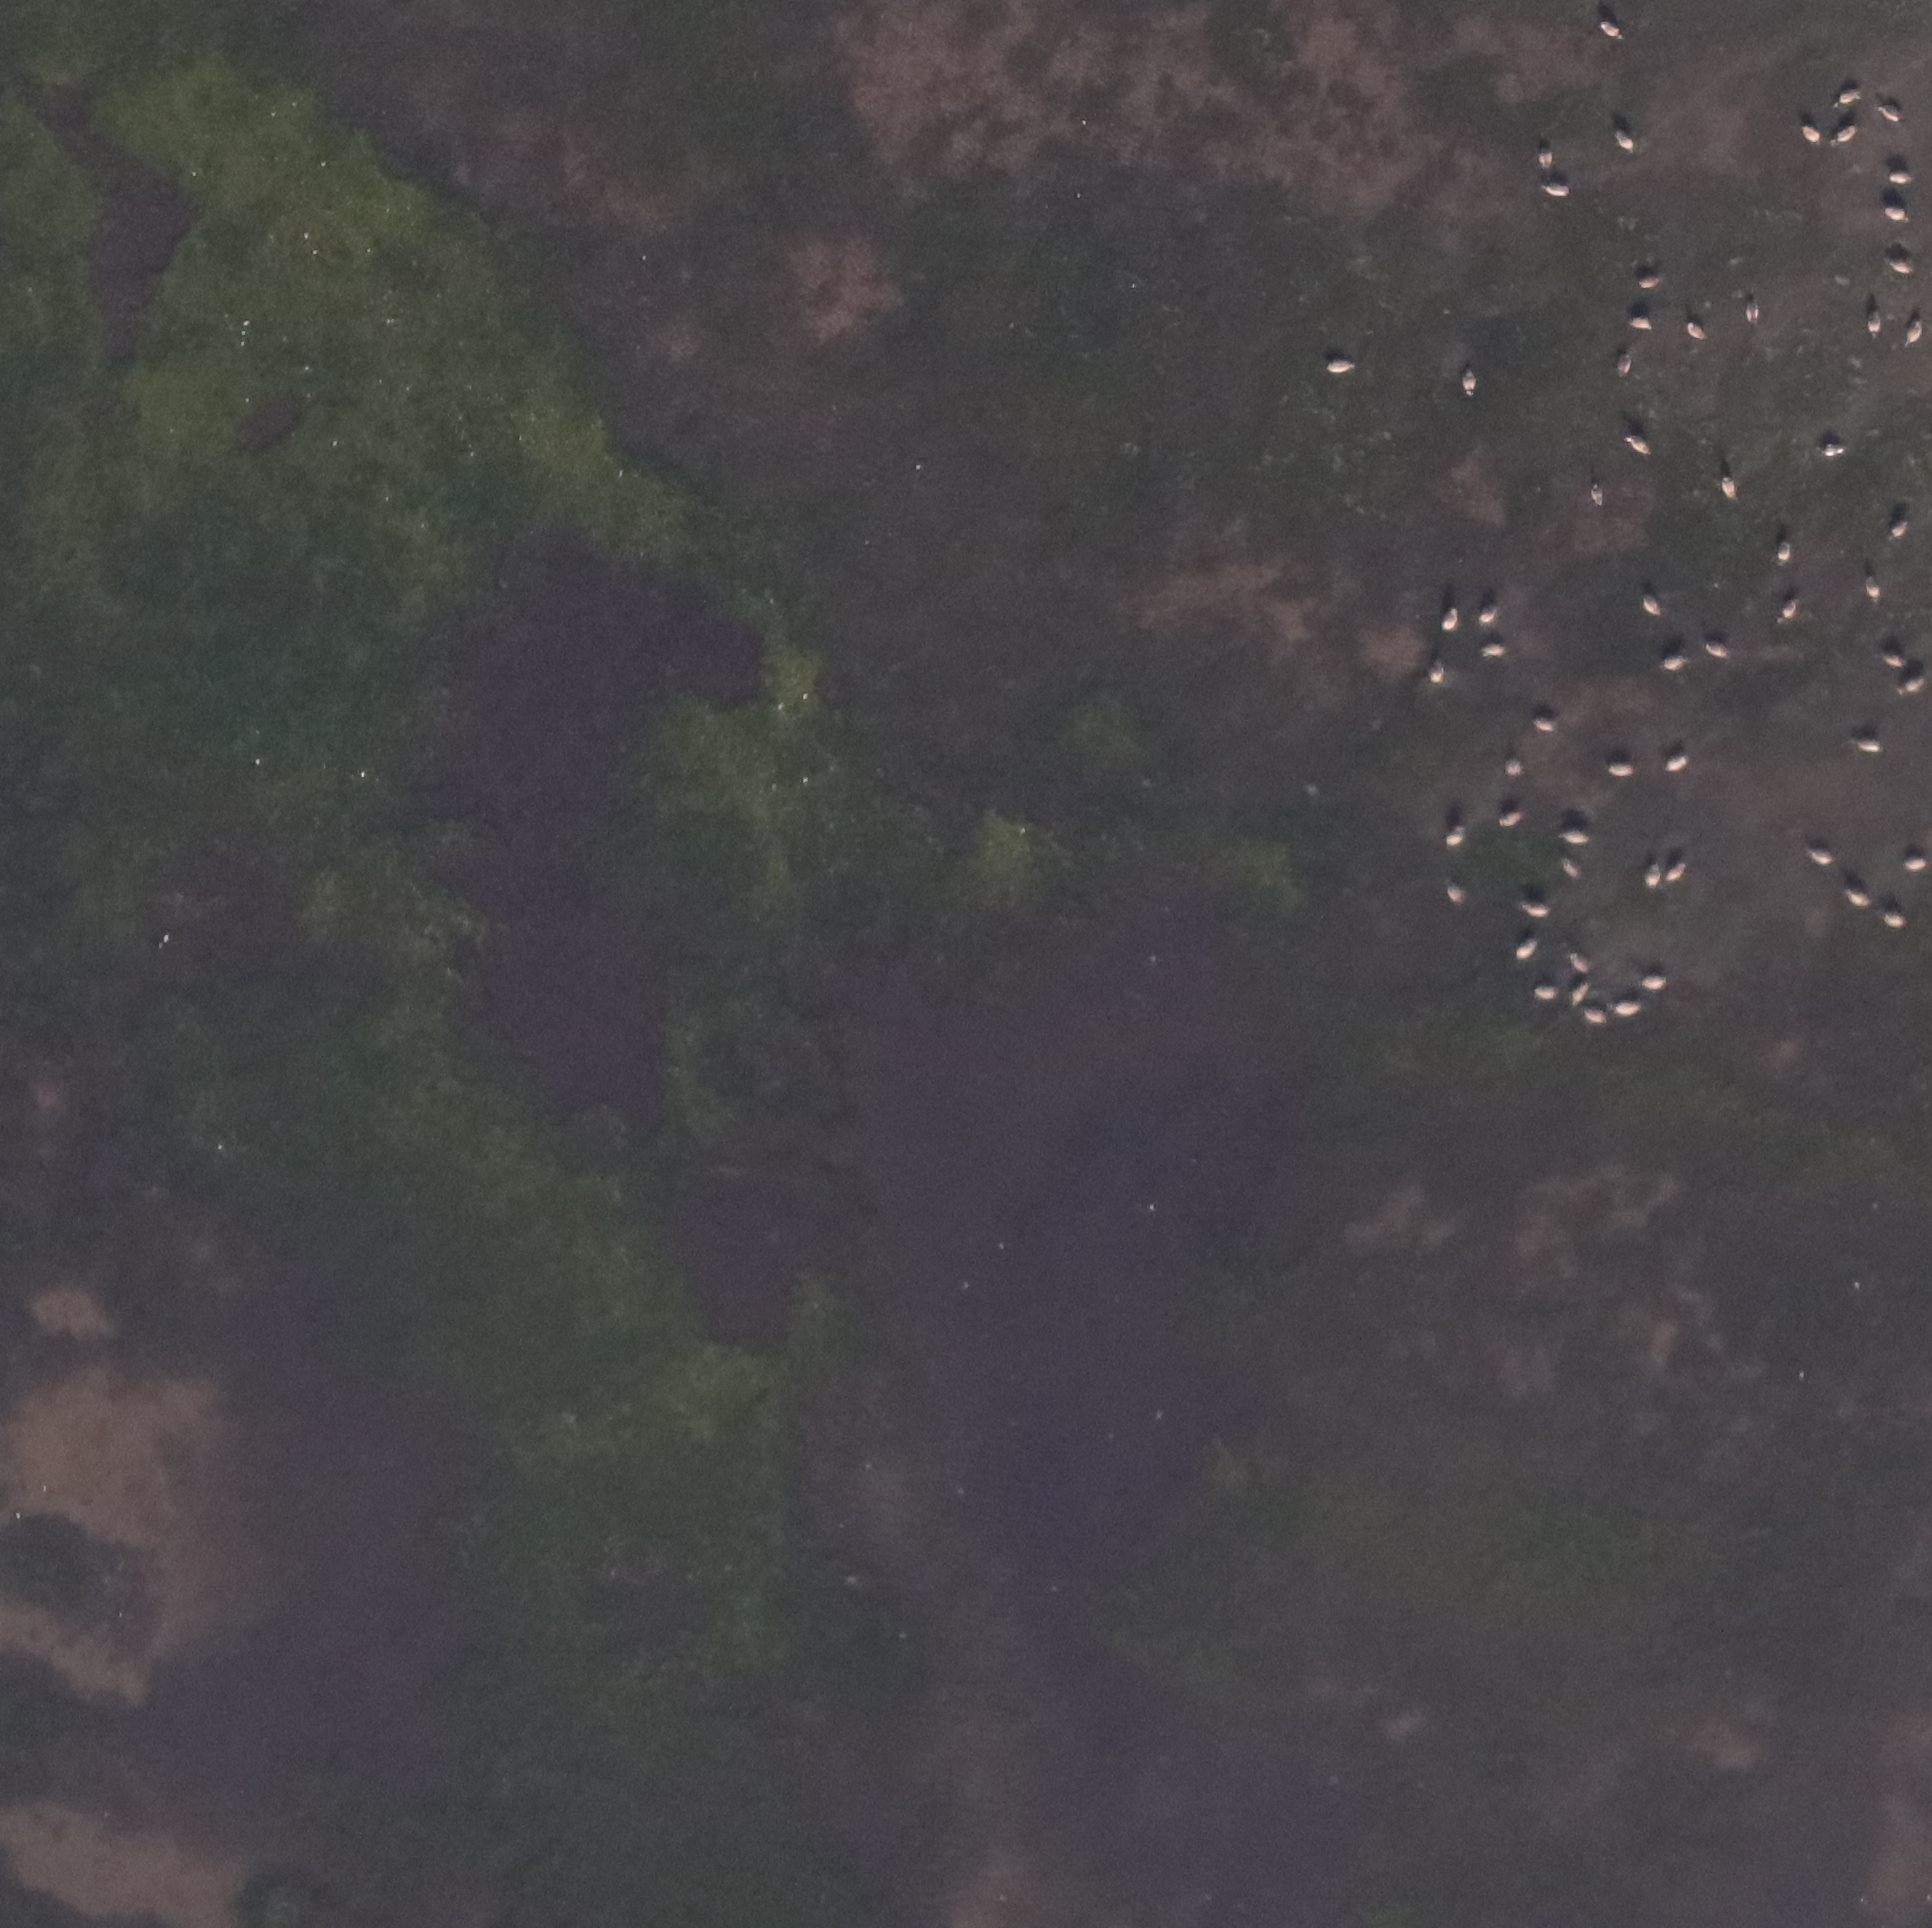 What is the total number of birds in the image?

61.